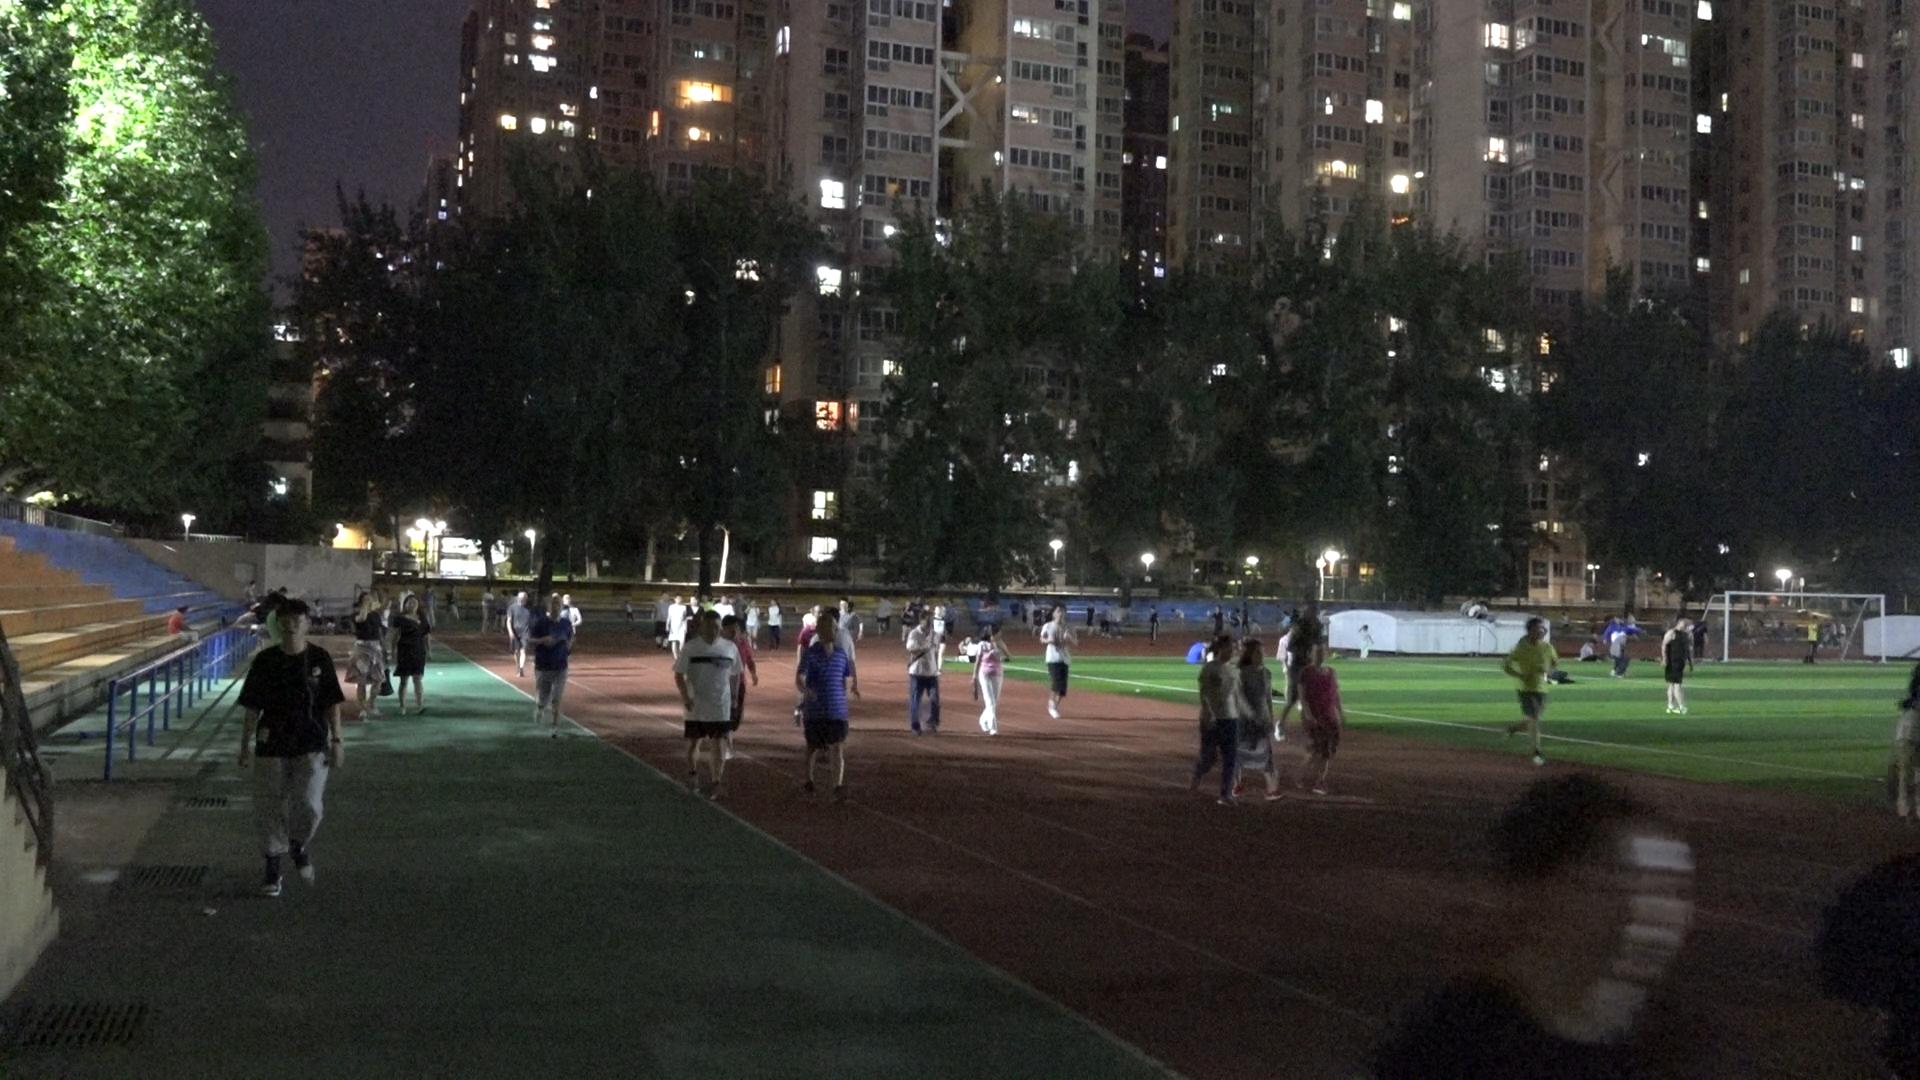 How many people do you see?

75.